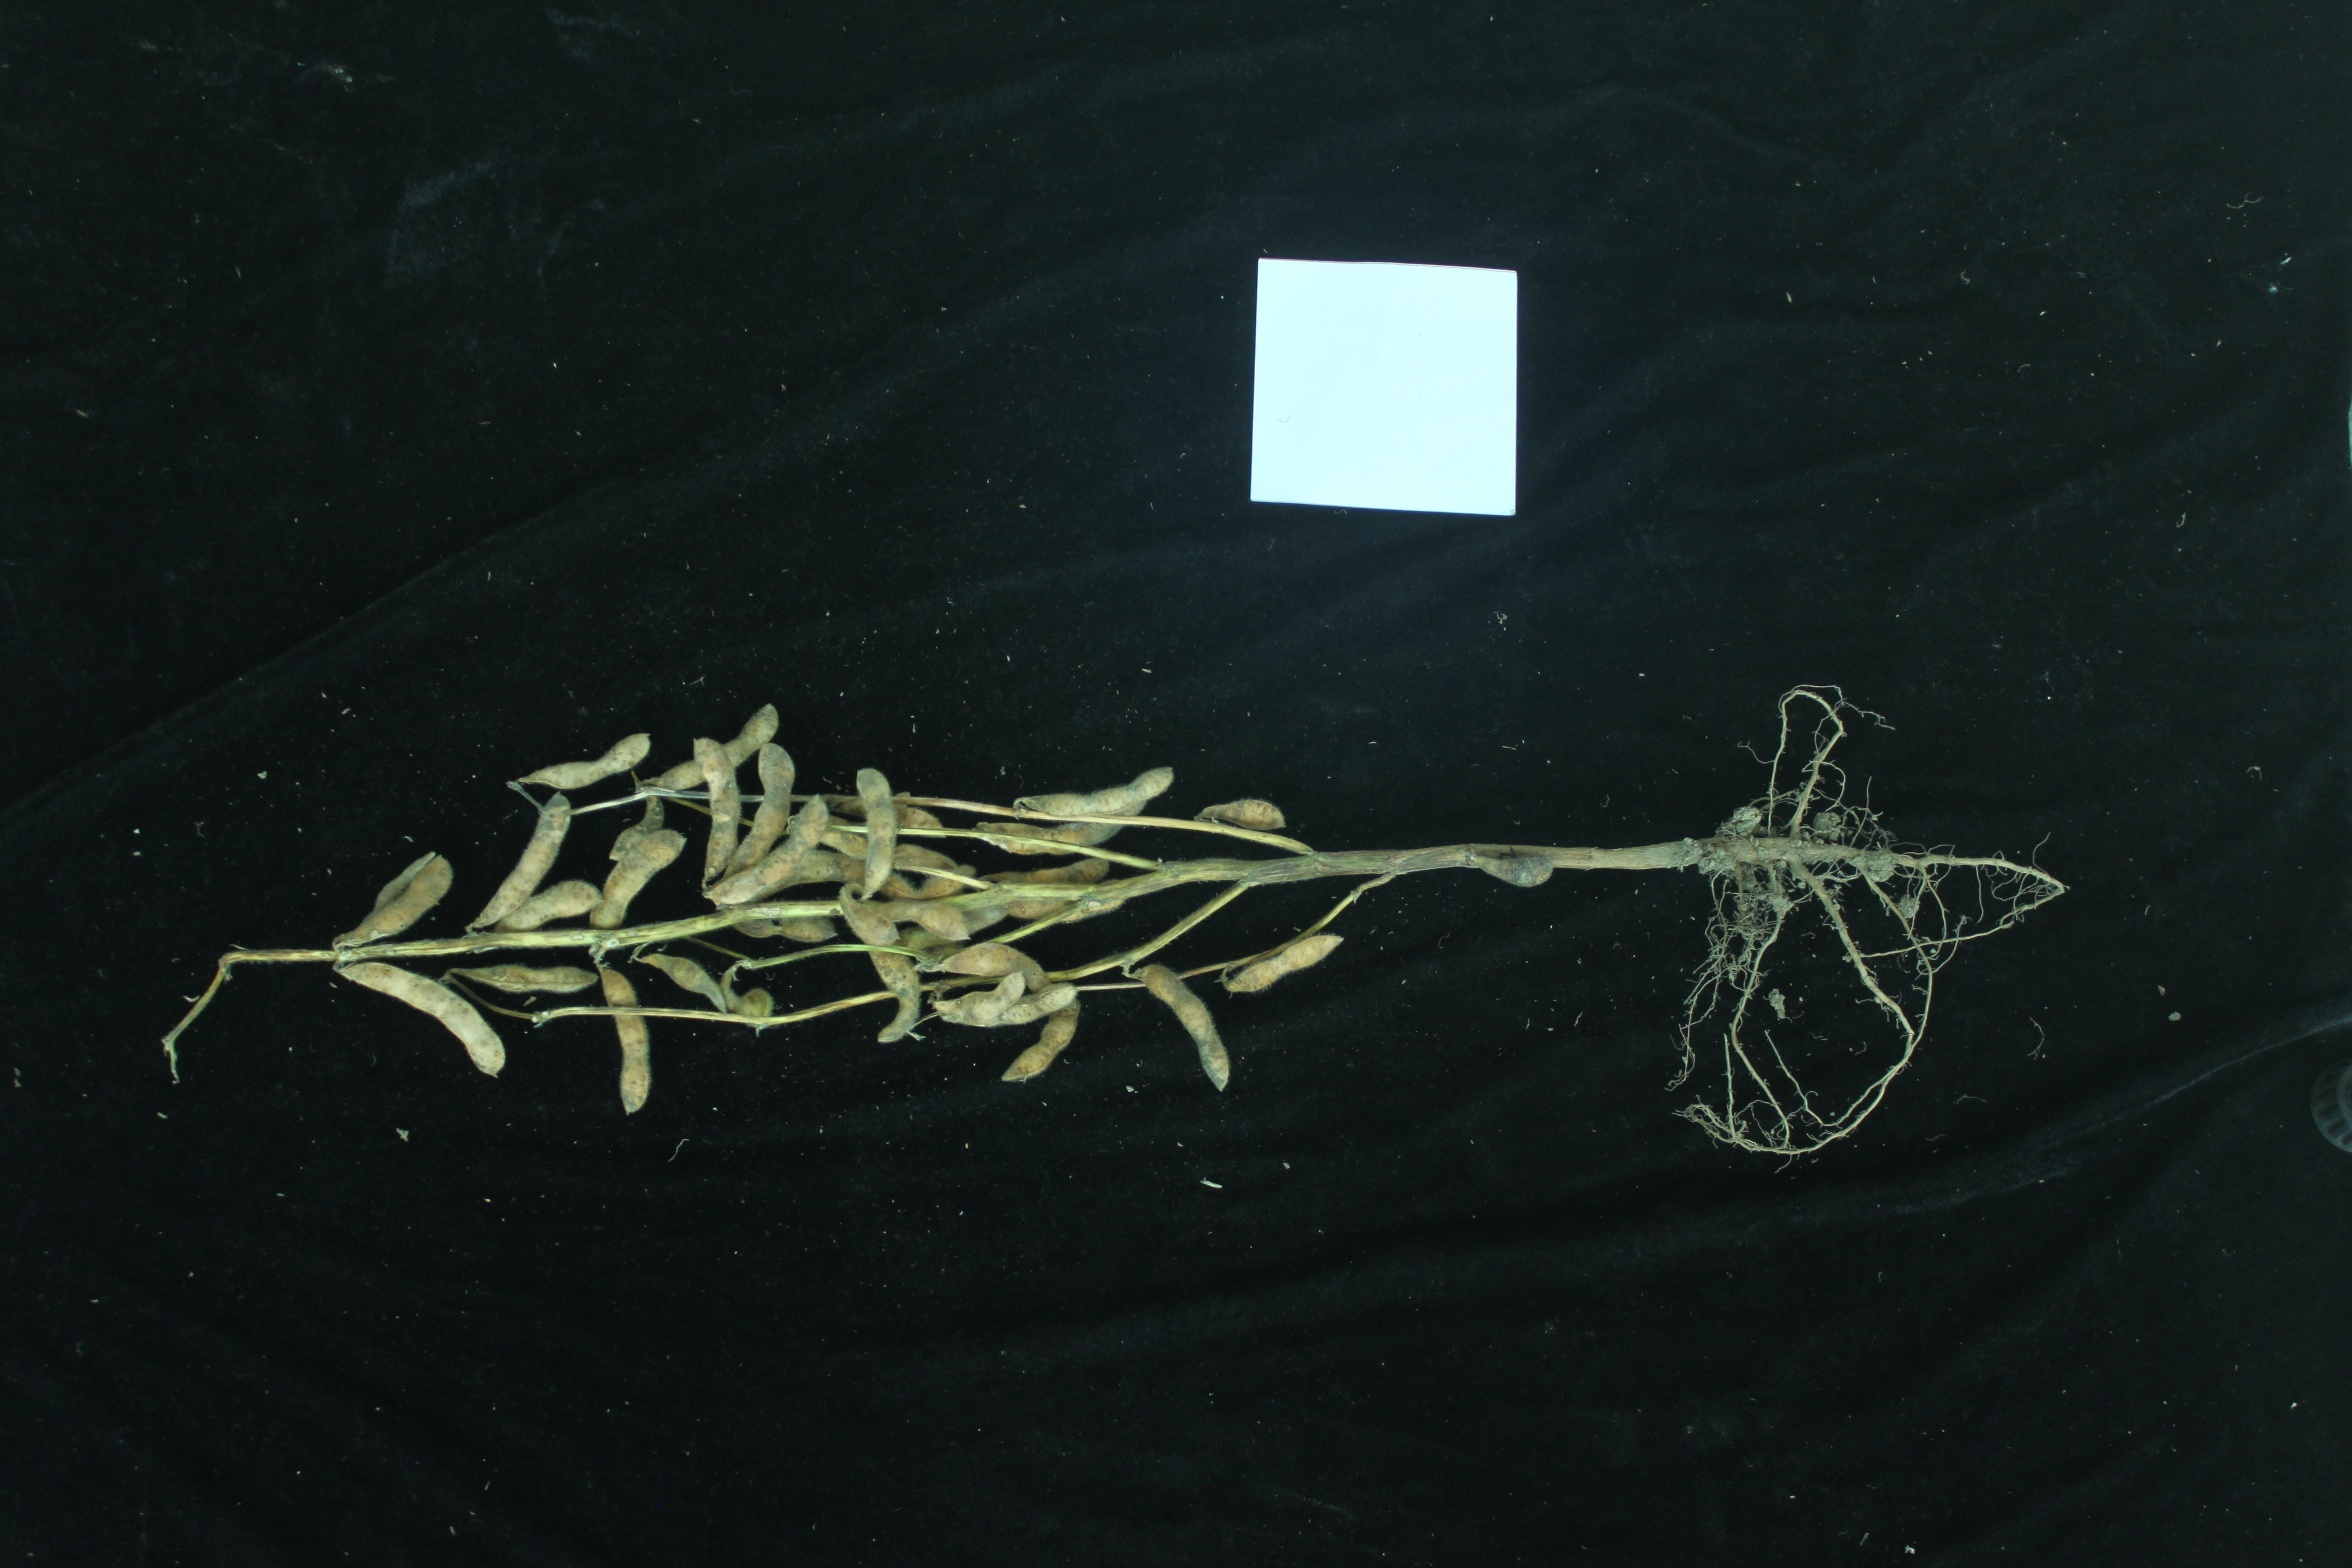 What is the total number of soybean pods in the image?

34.